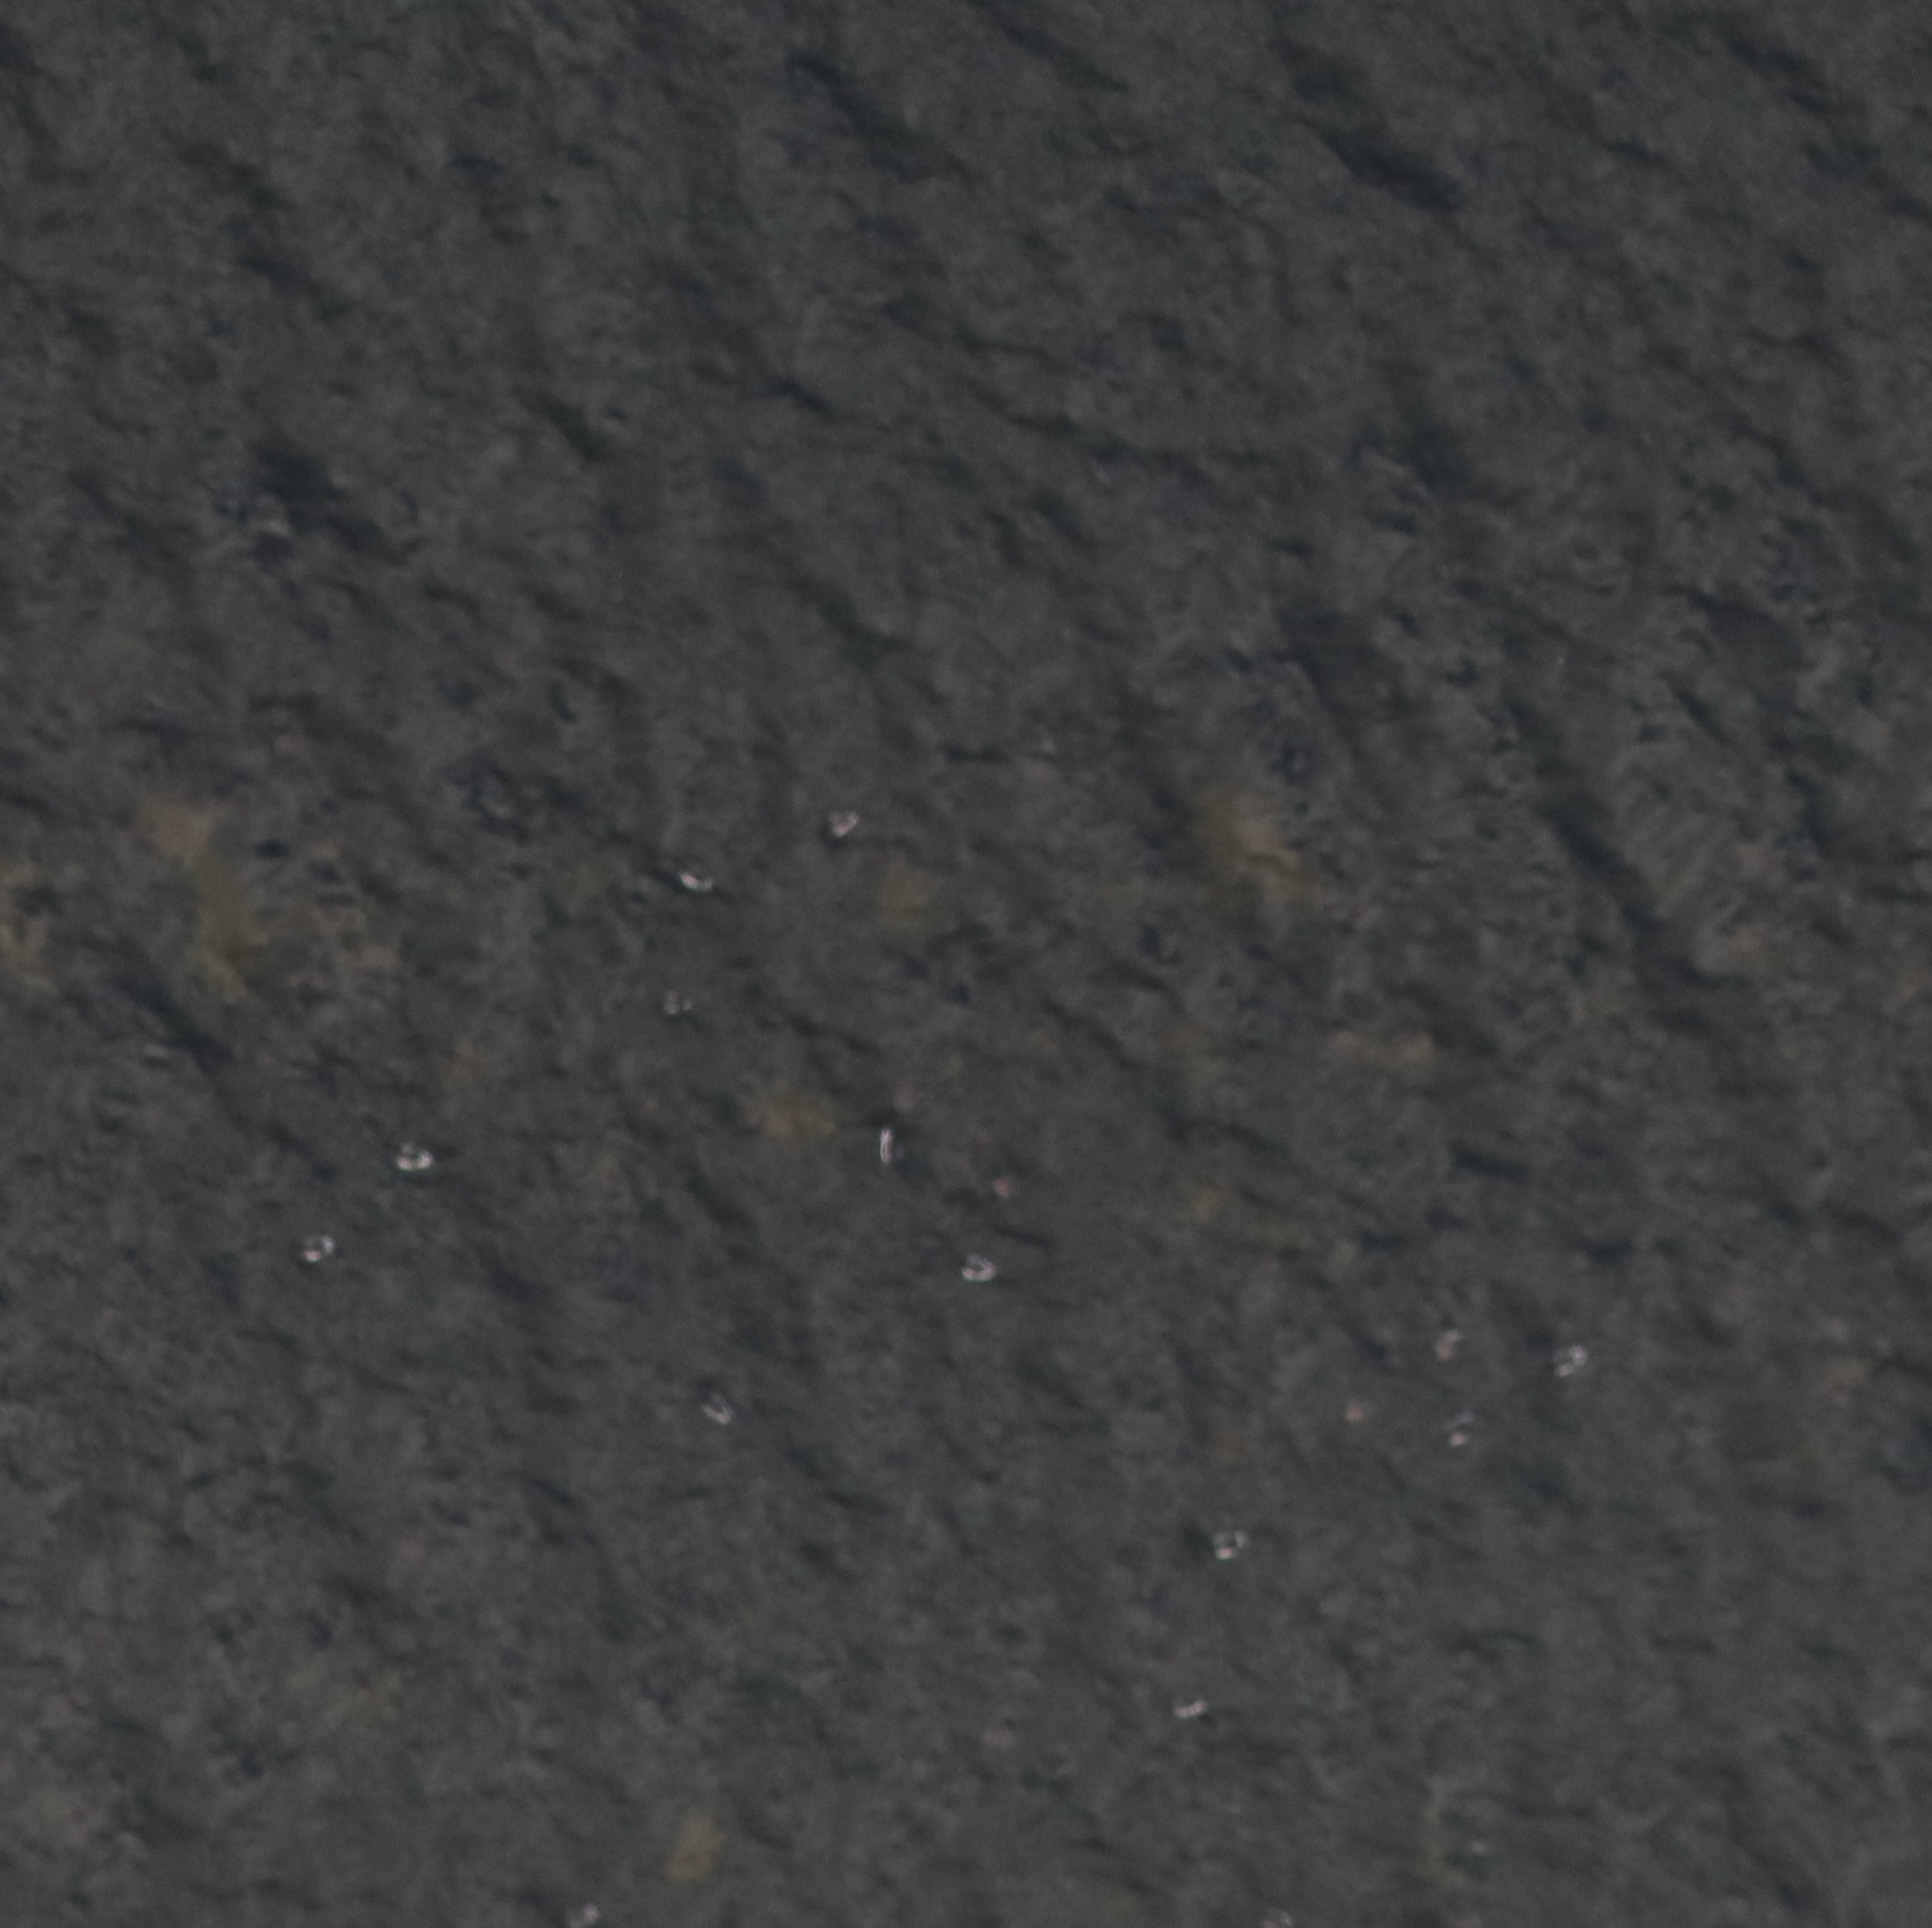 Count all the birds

14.